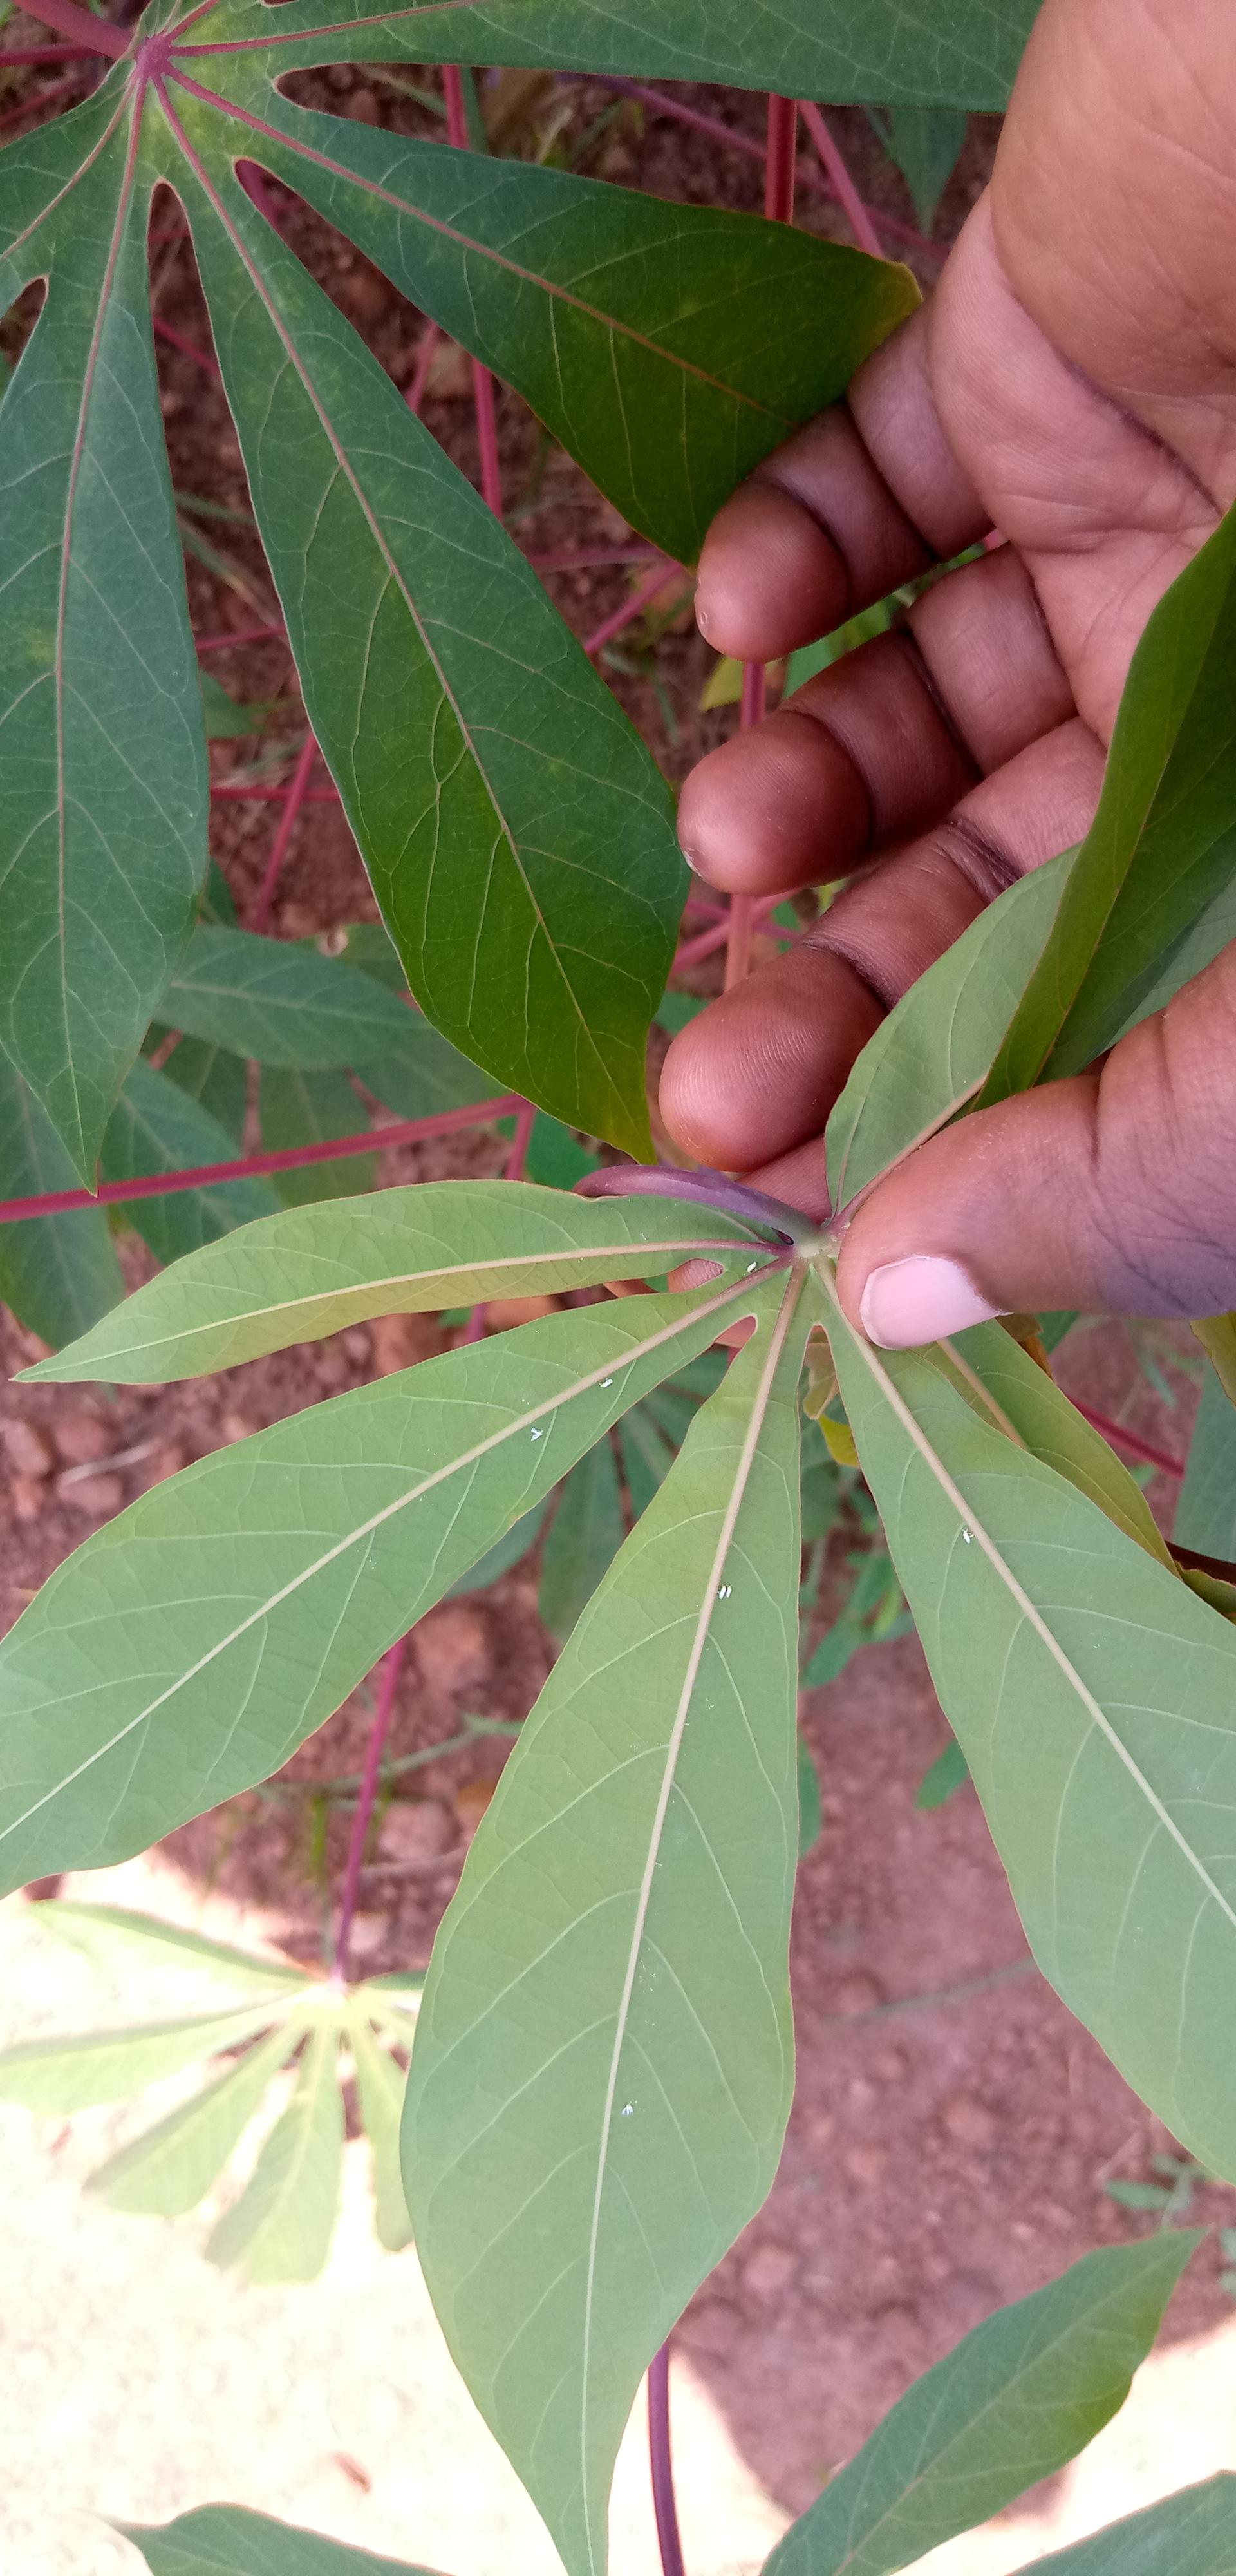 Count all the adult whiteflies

7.